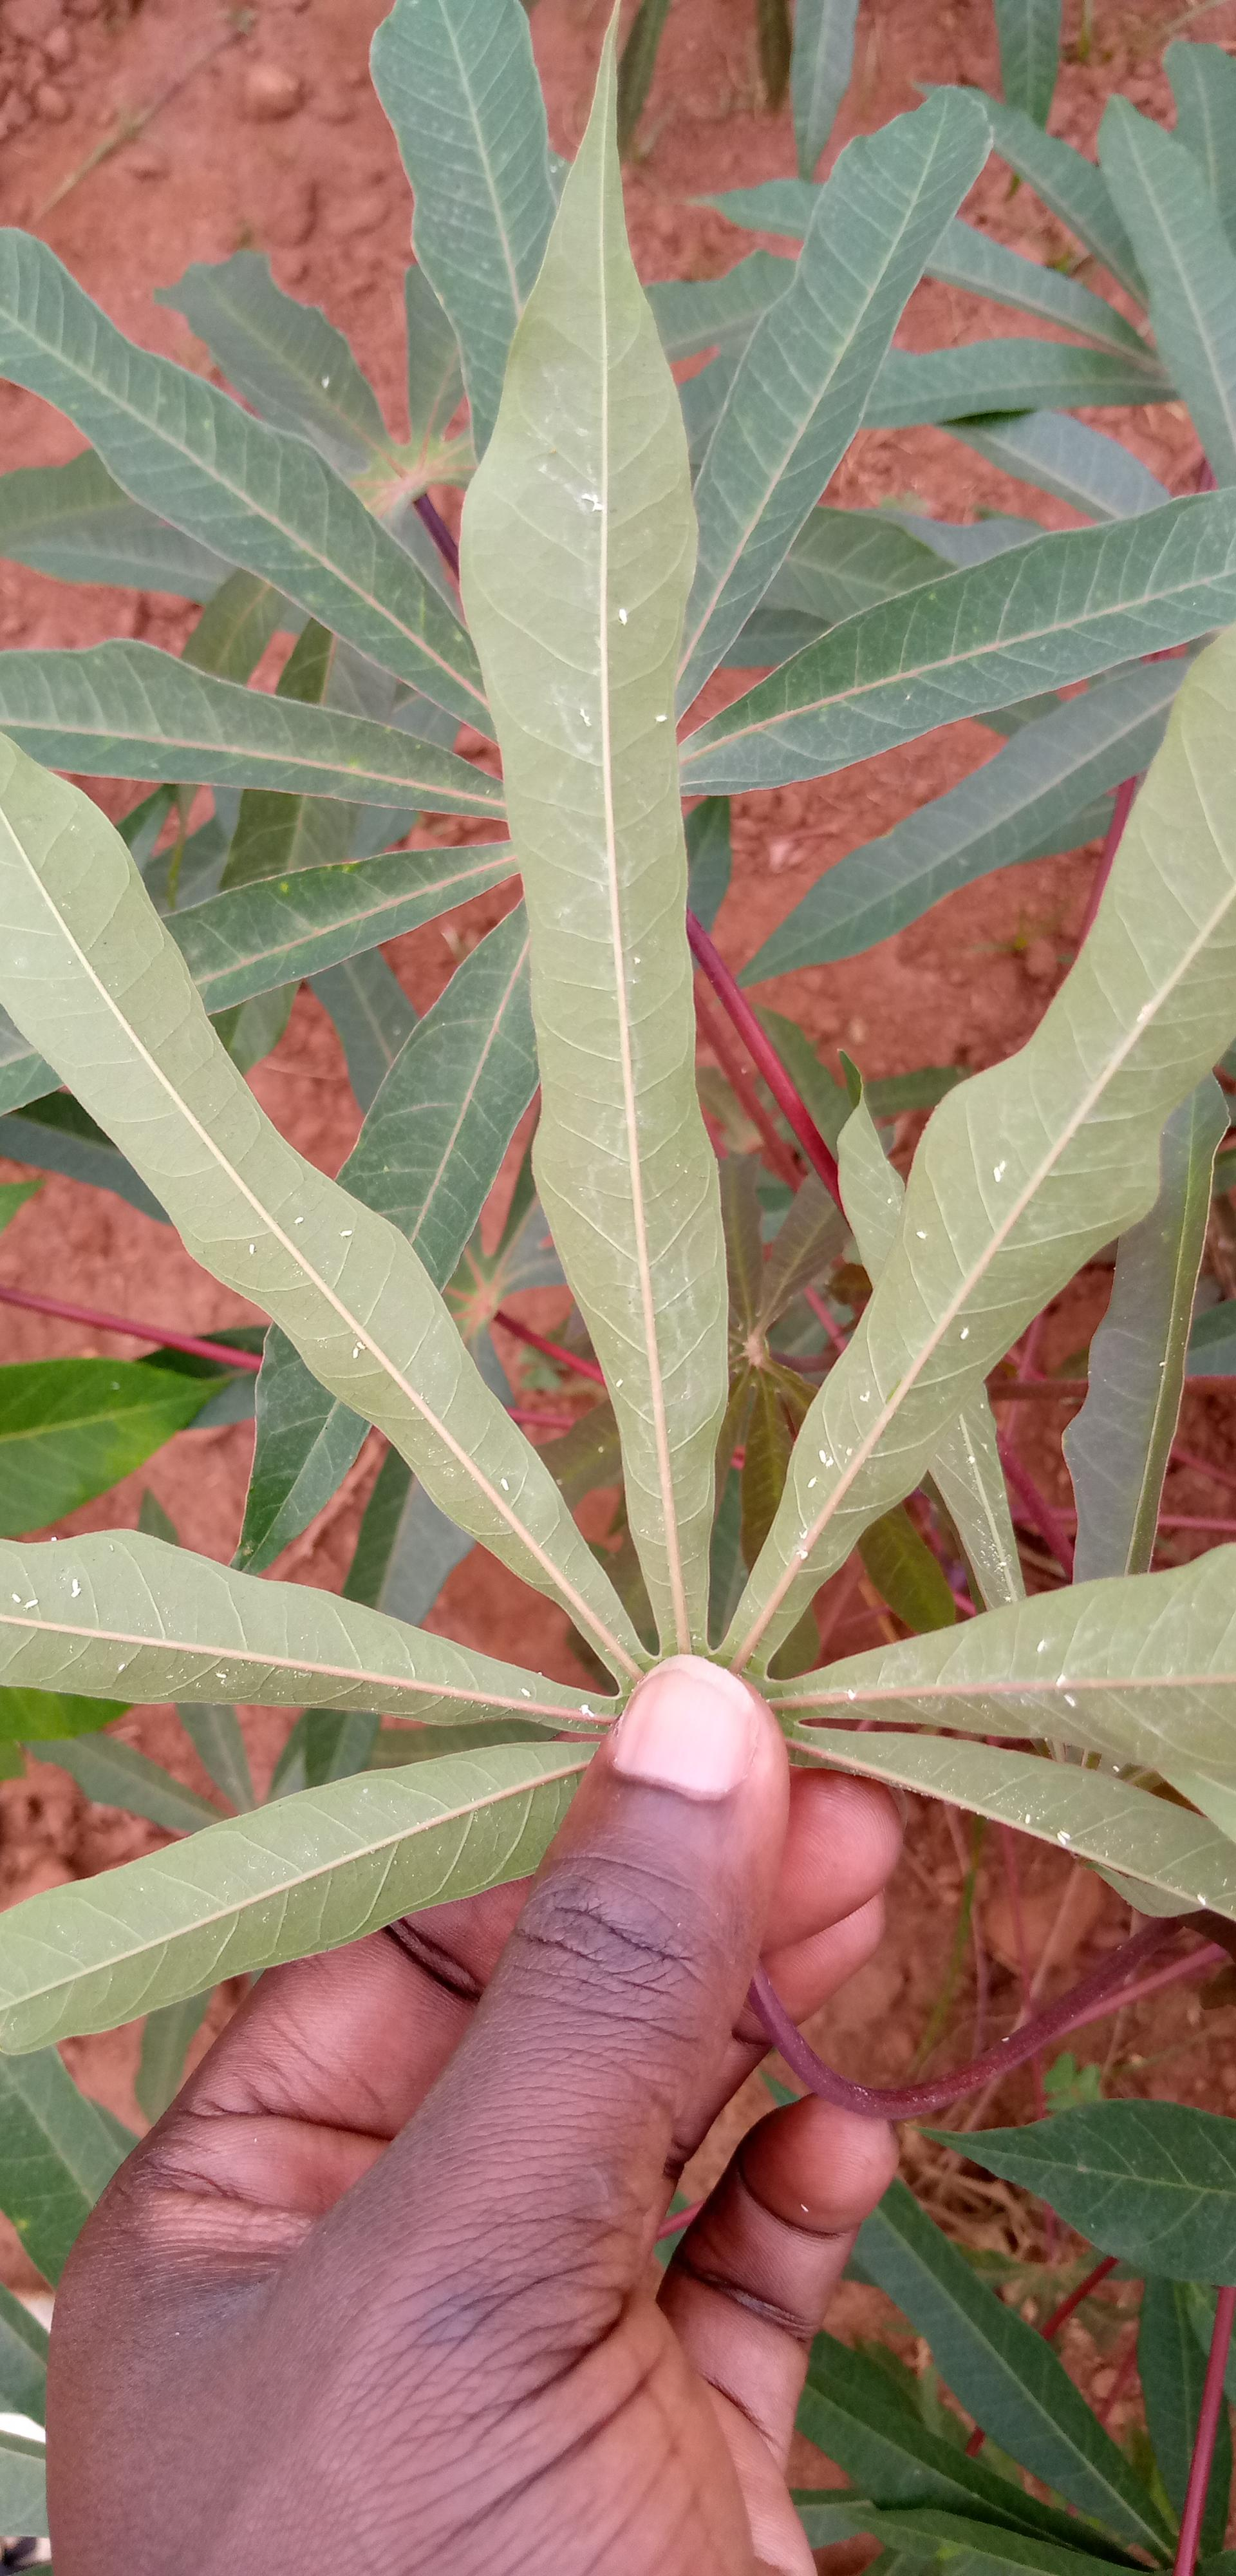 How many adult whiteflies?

35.